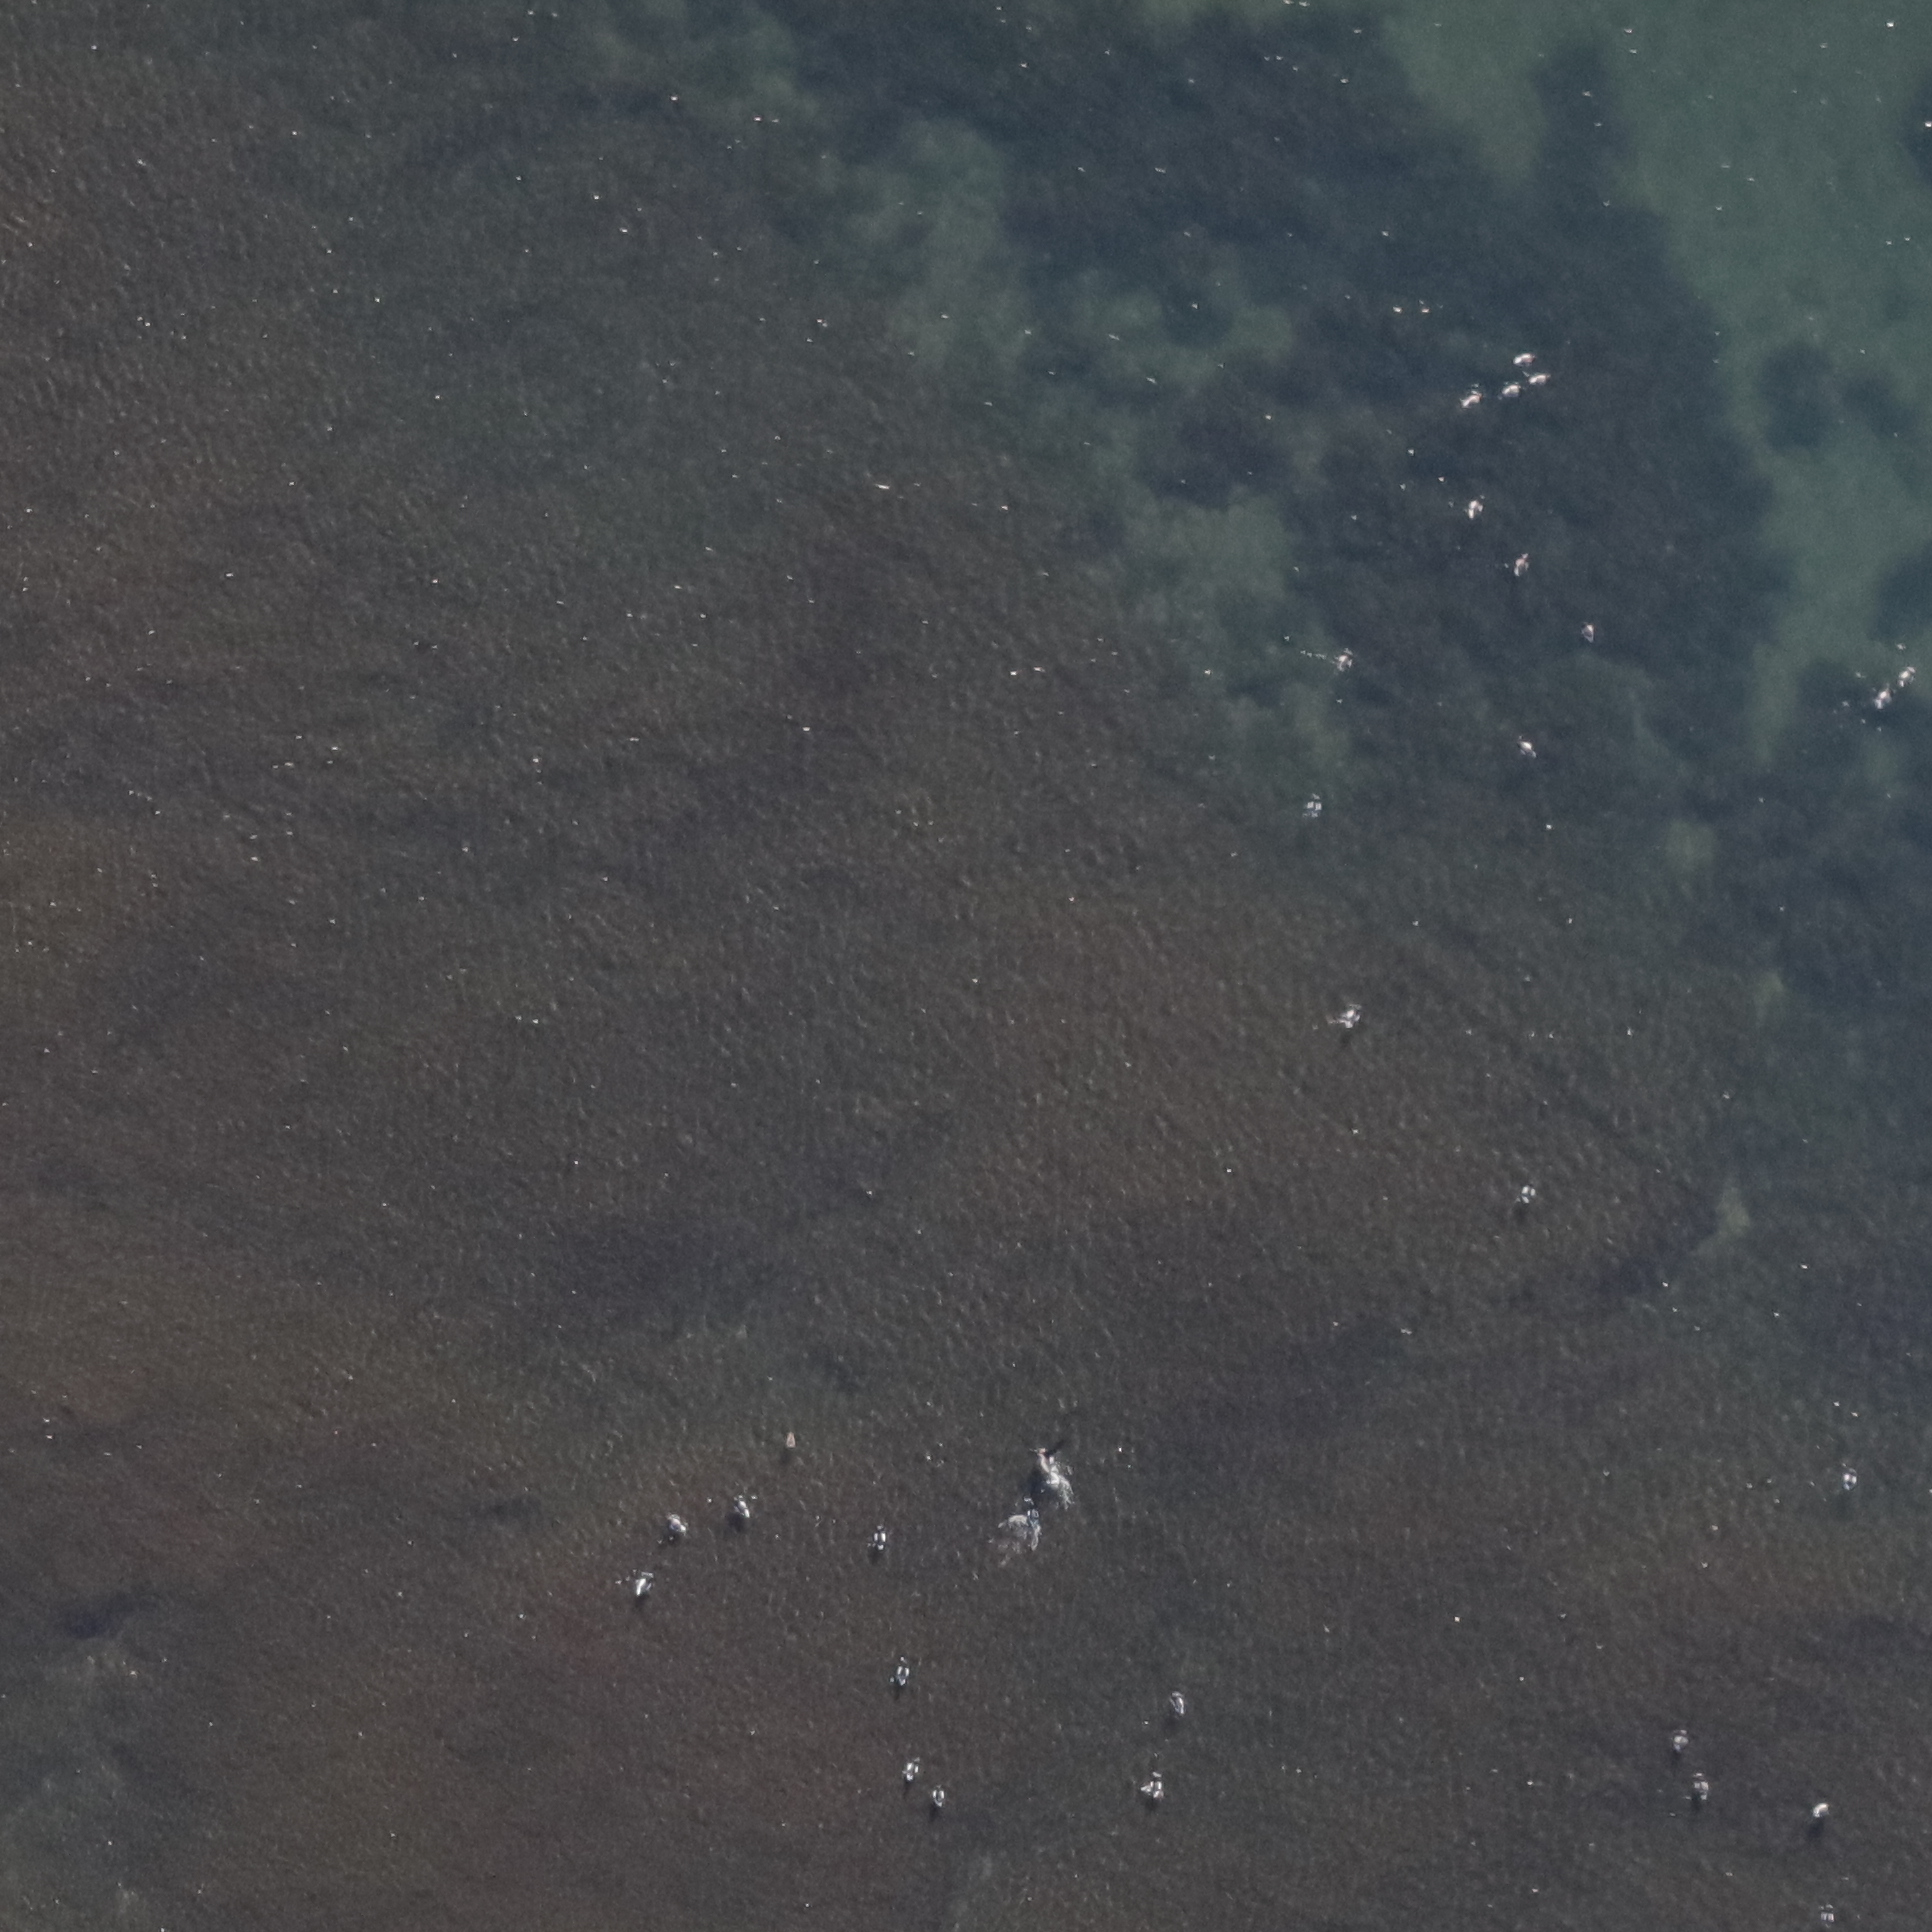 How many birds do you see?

30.